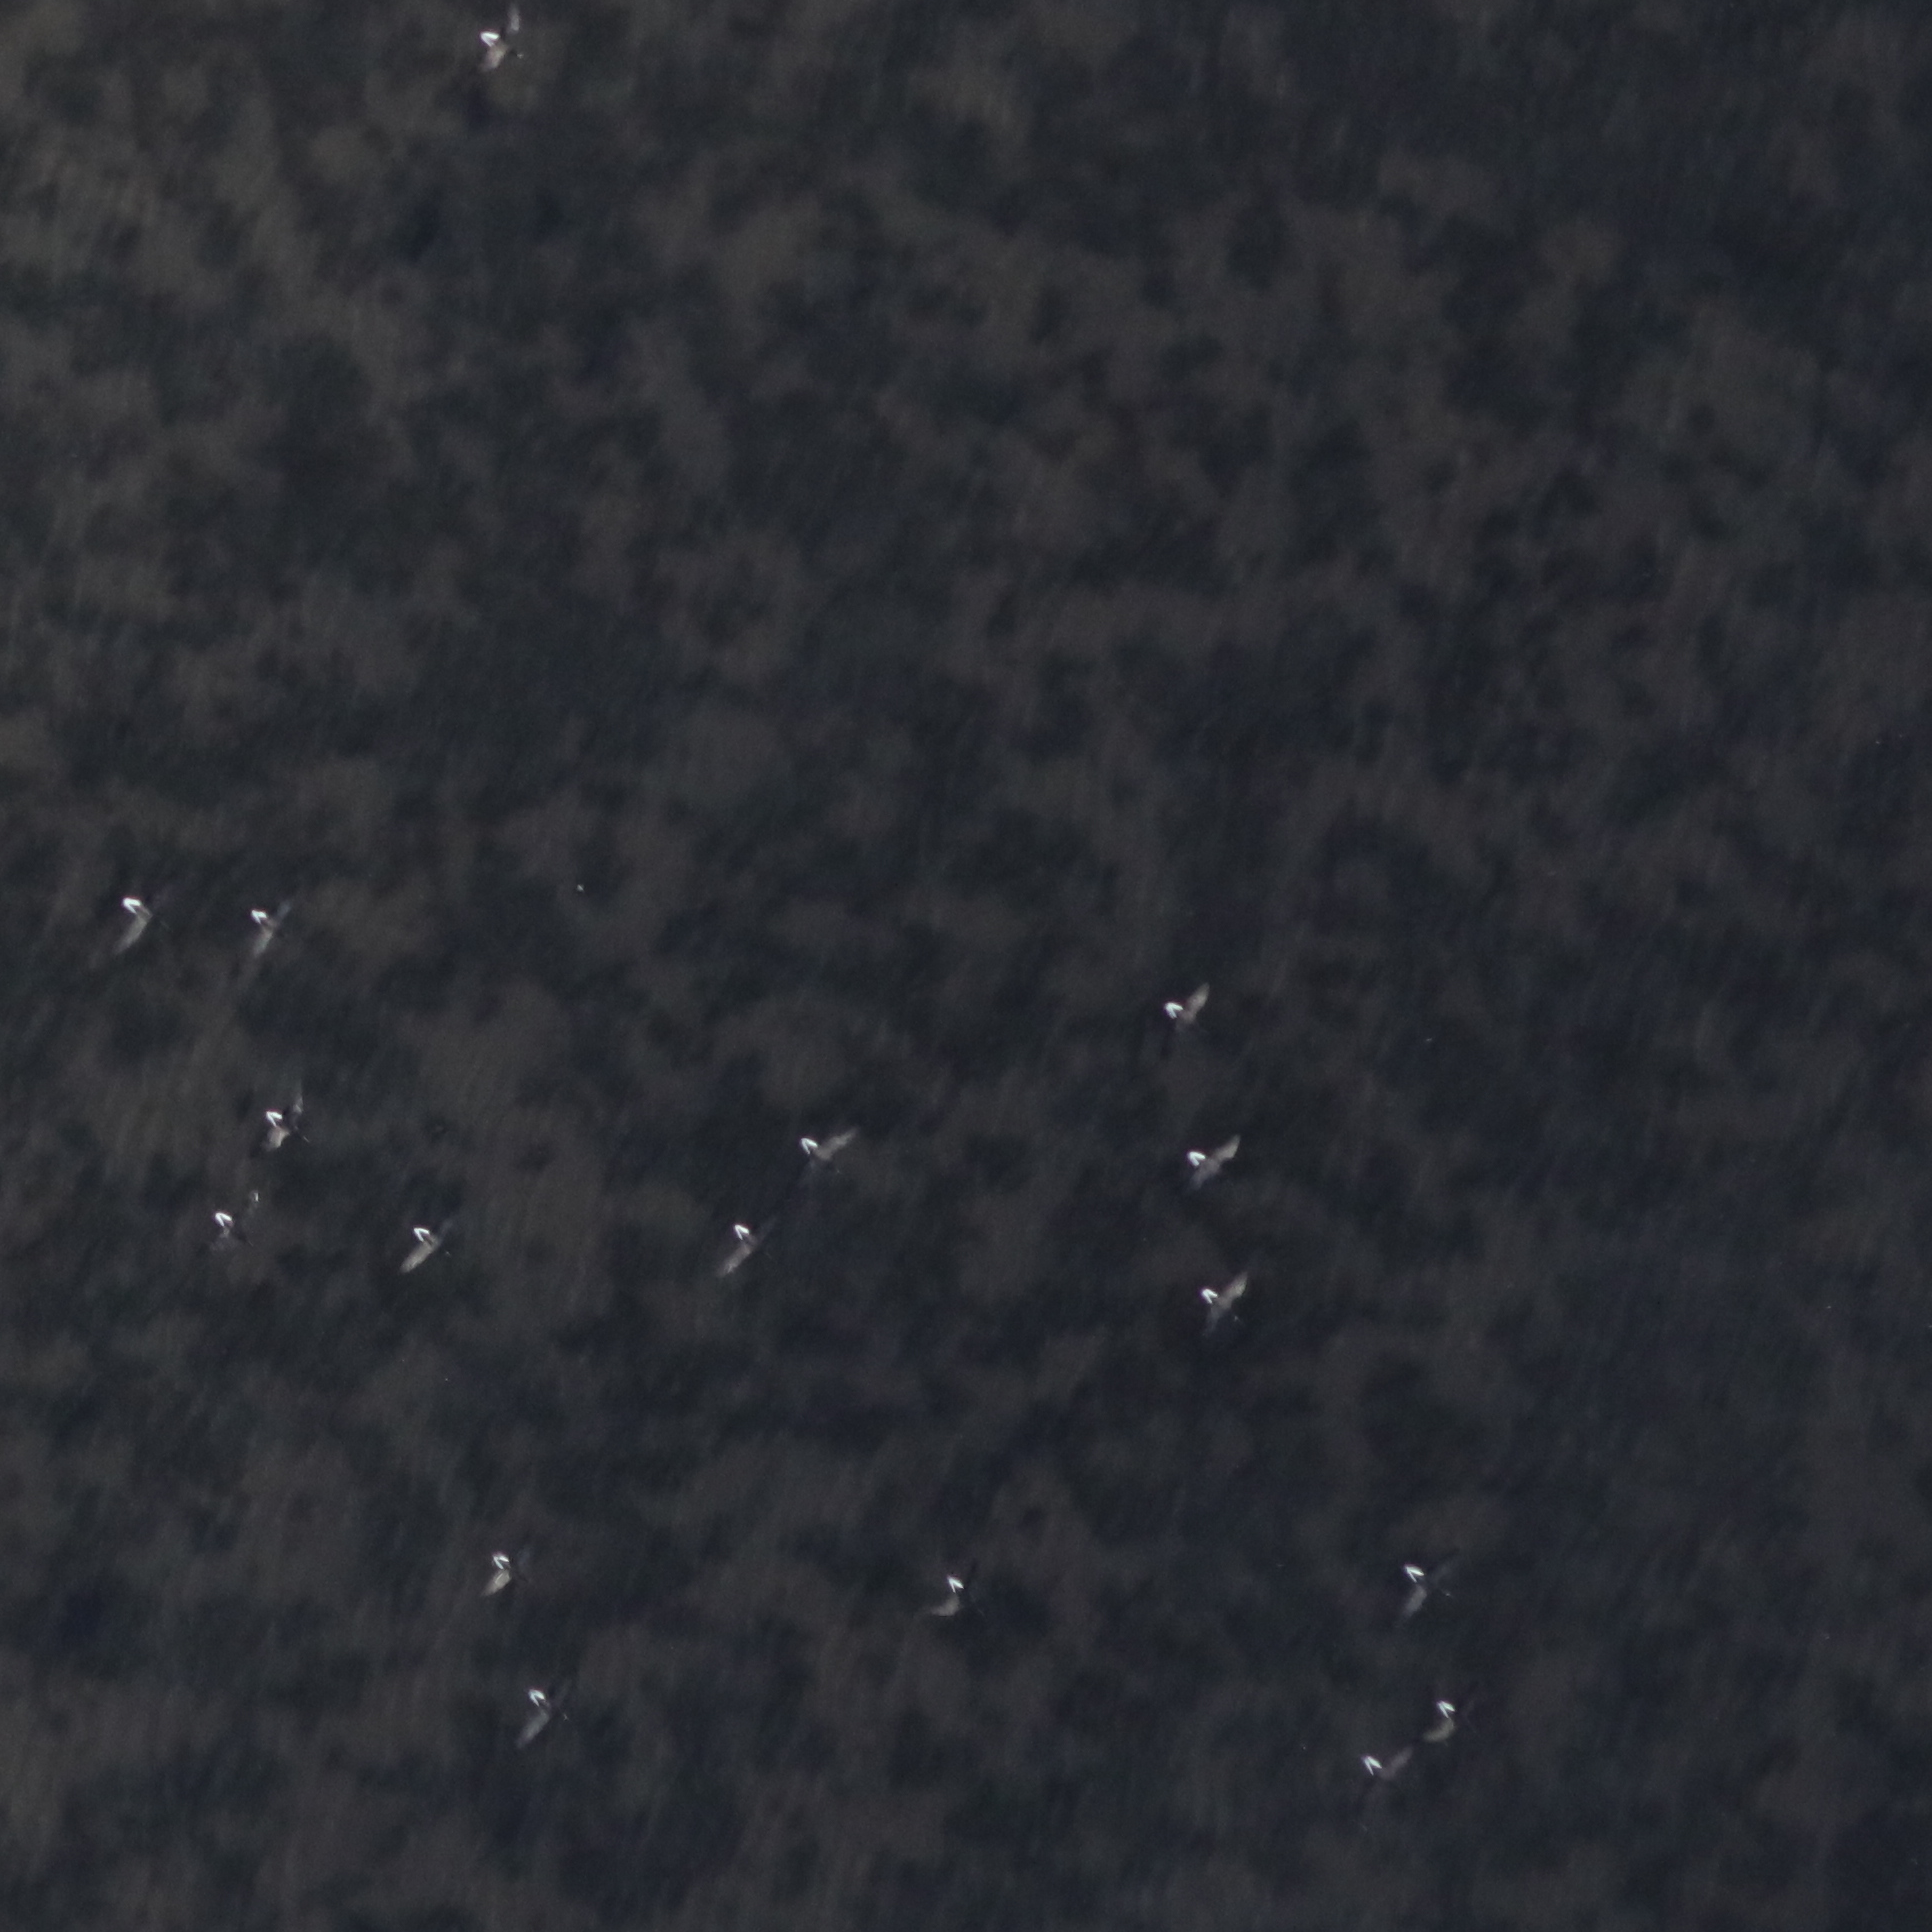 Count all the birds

17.